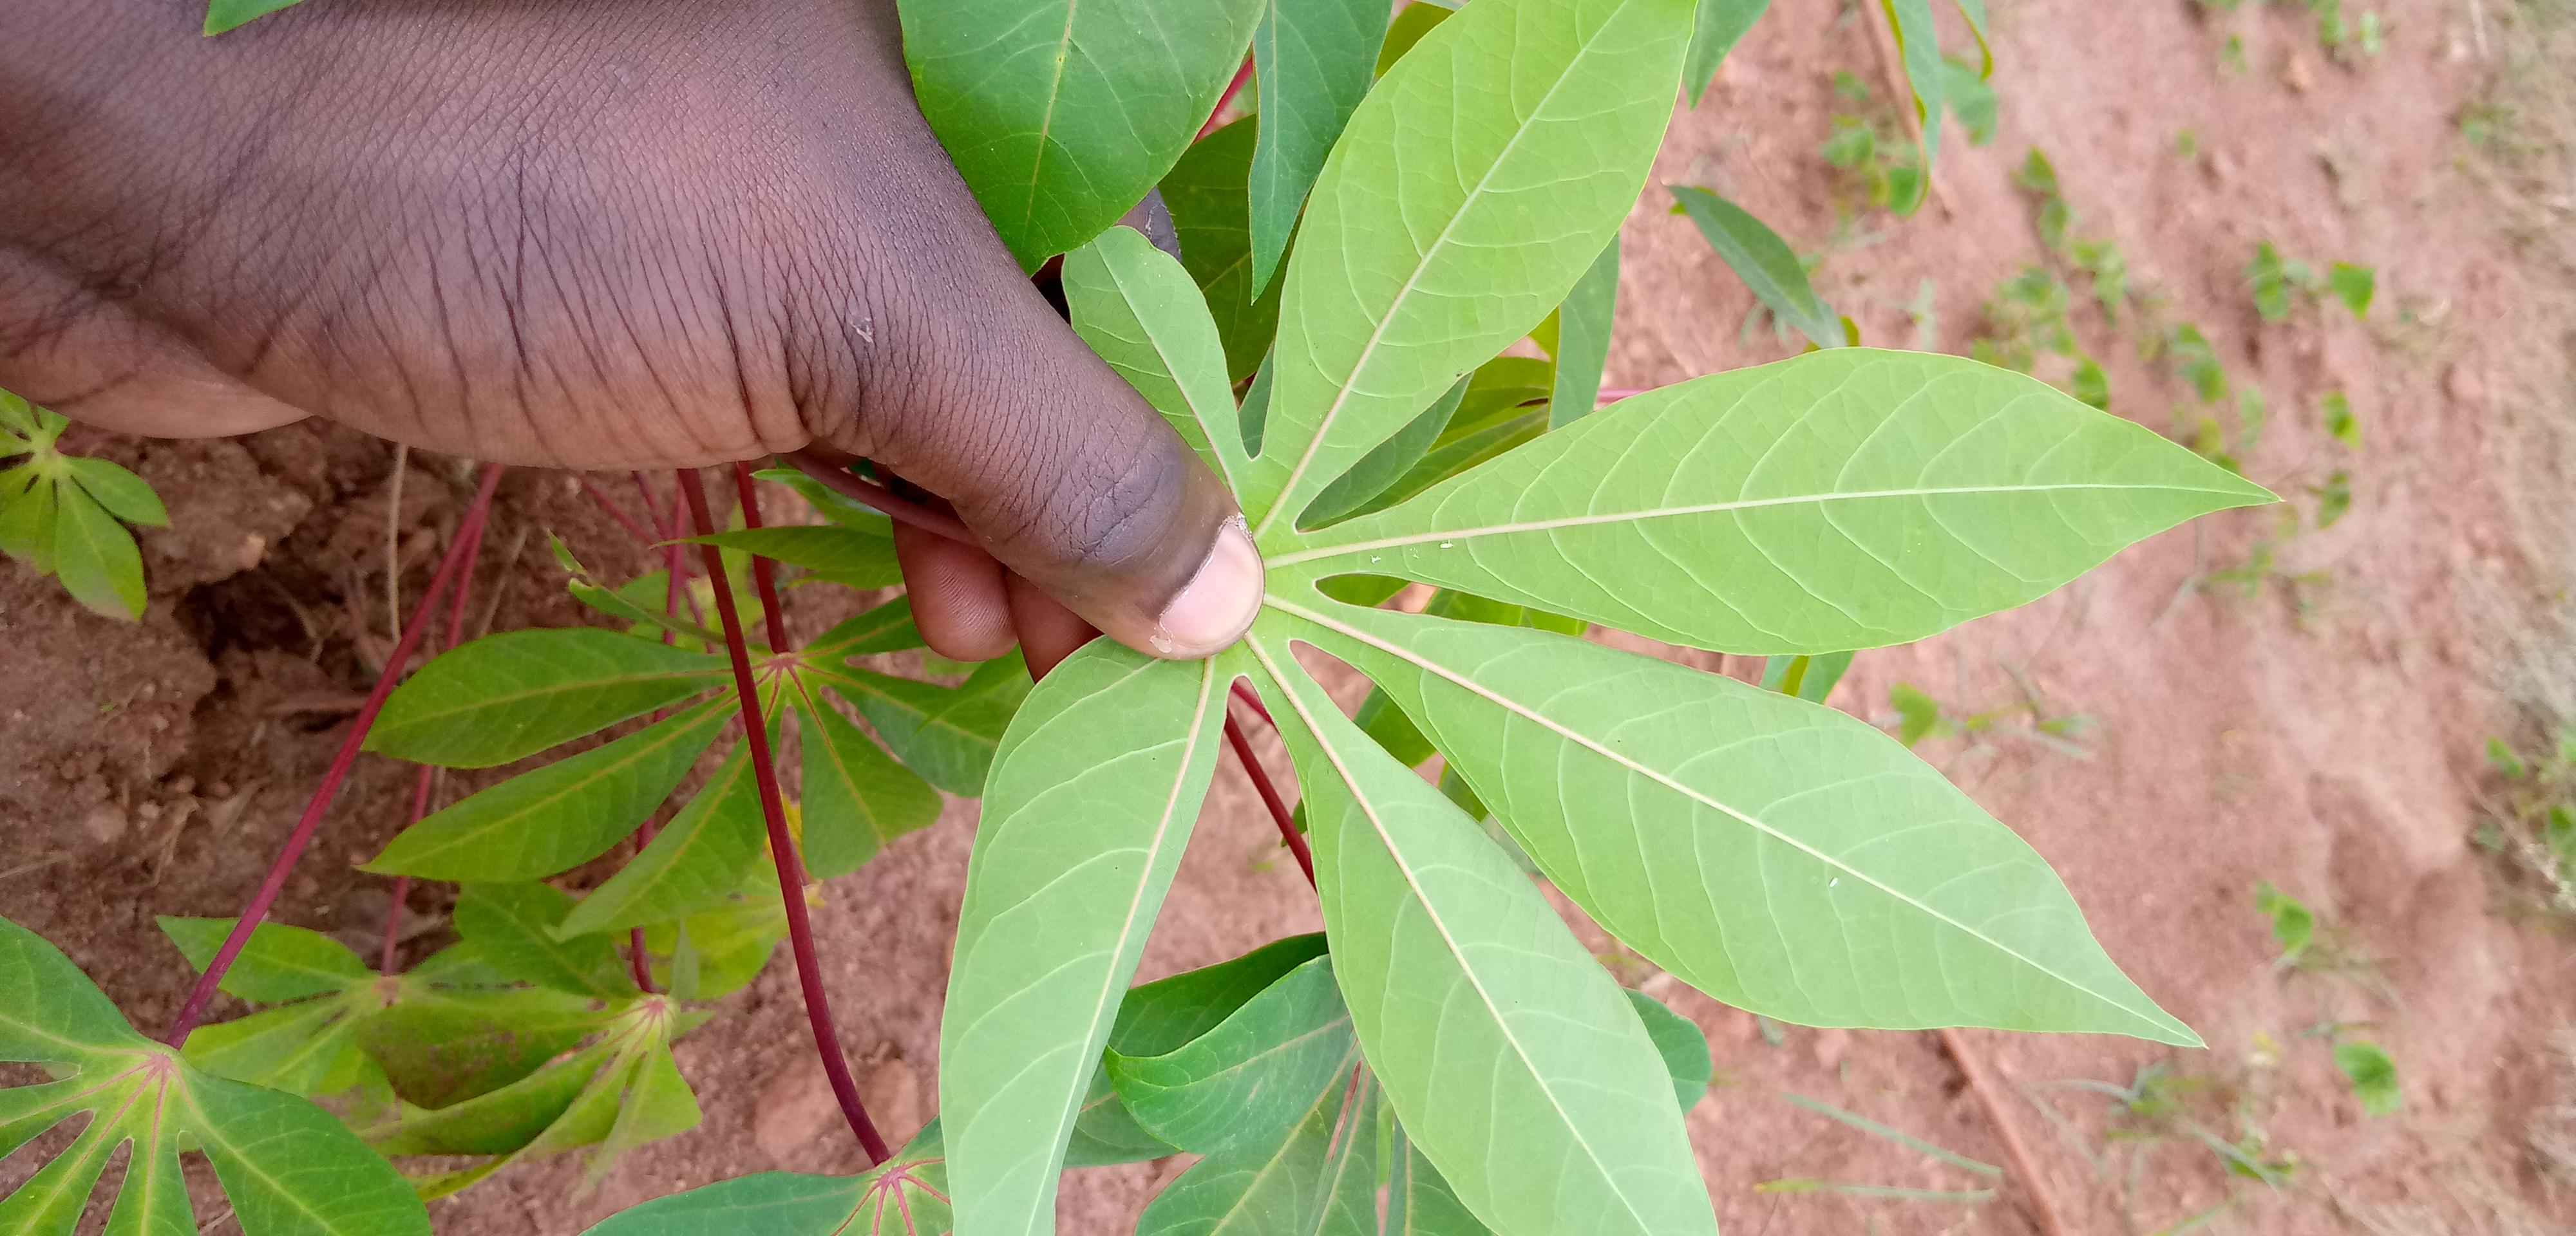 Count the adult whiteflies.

3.